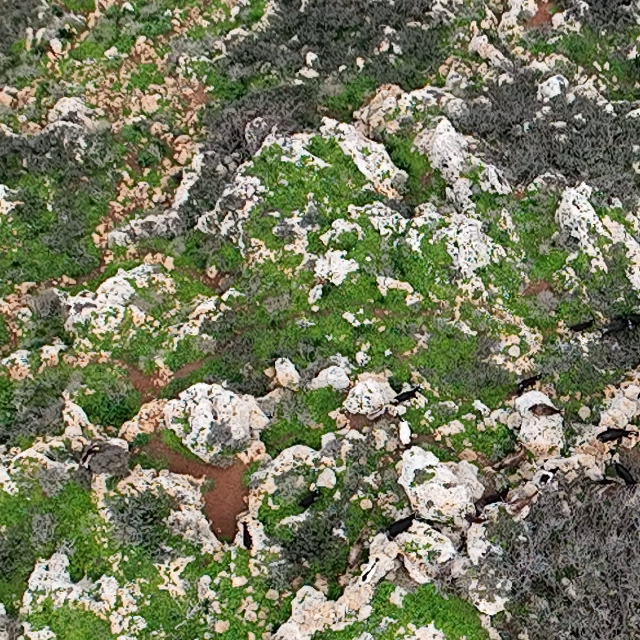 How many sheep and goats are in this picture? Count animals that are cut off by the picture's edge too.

19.